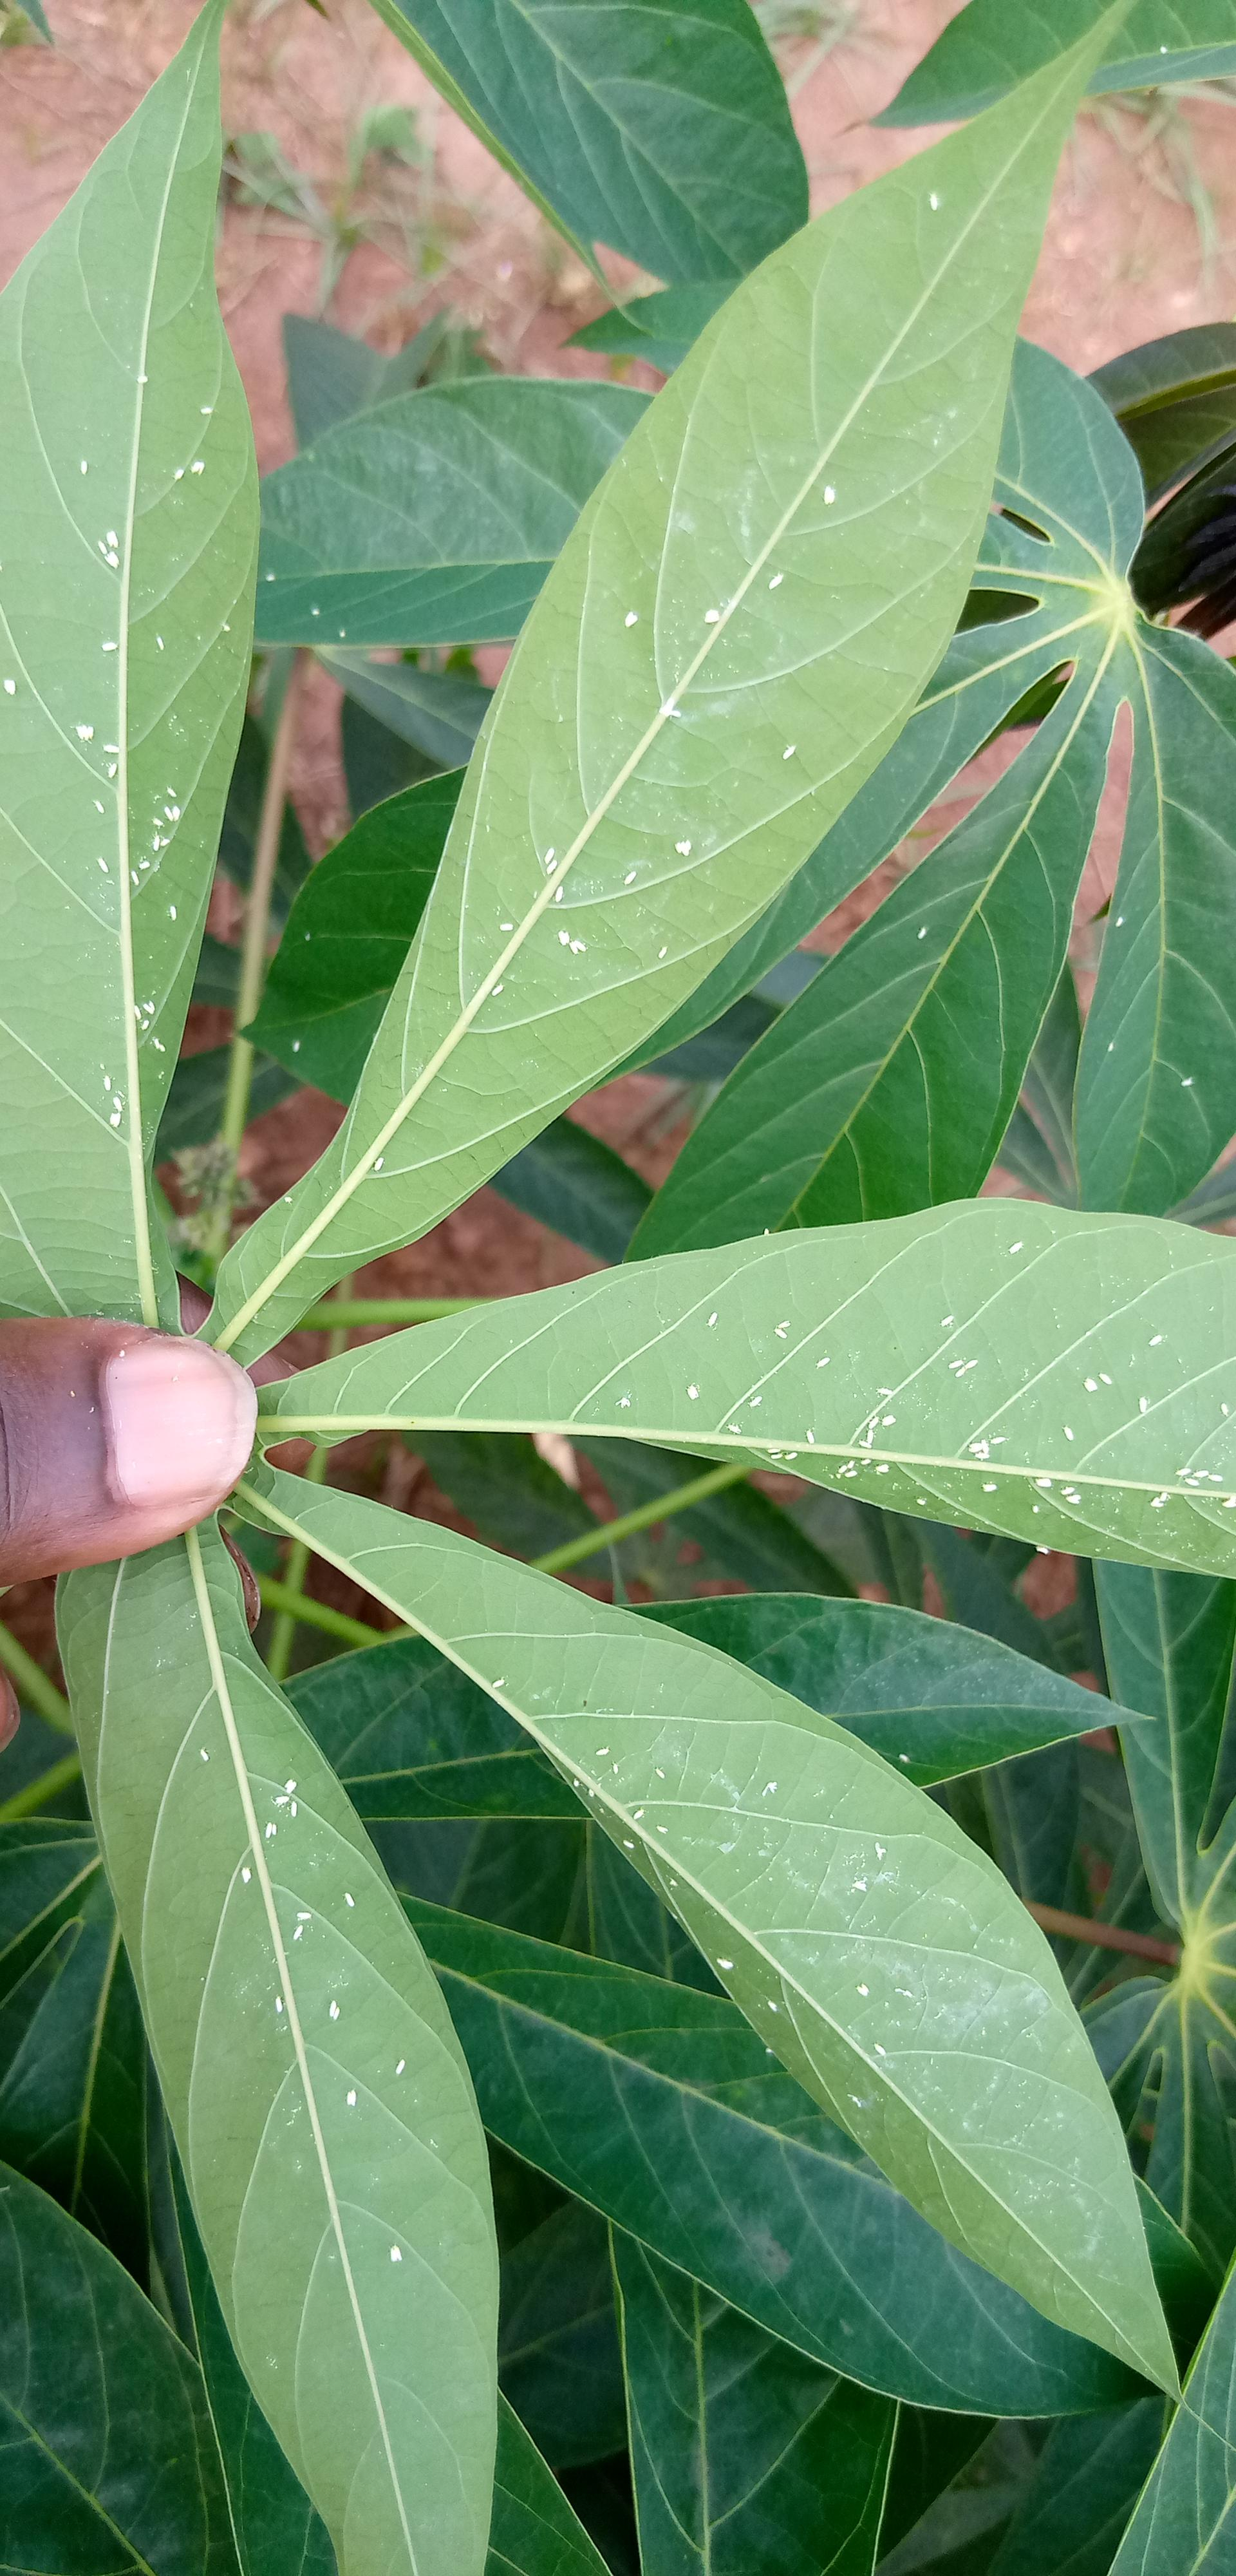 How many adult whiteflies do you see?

140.